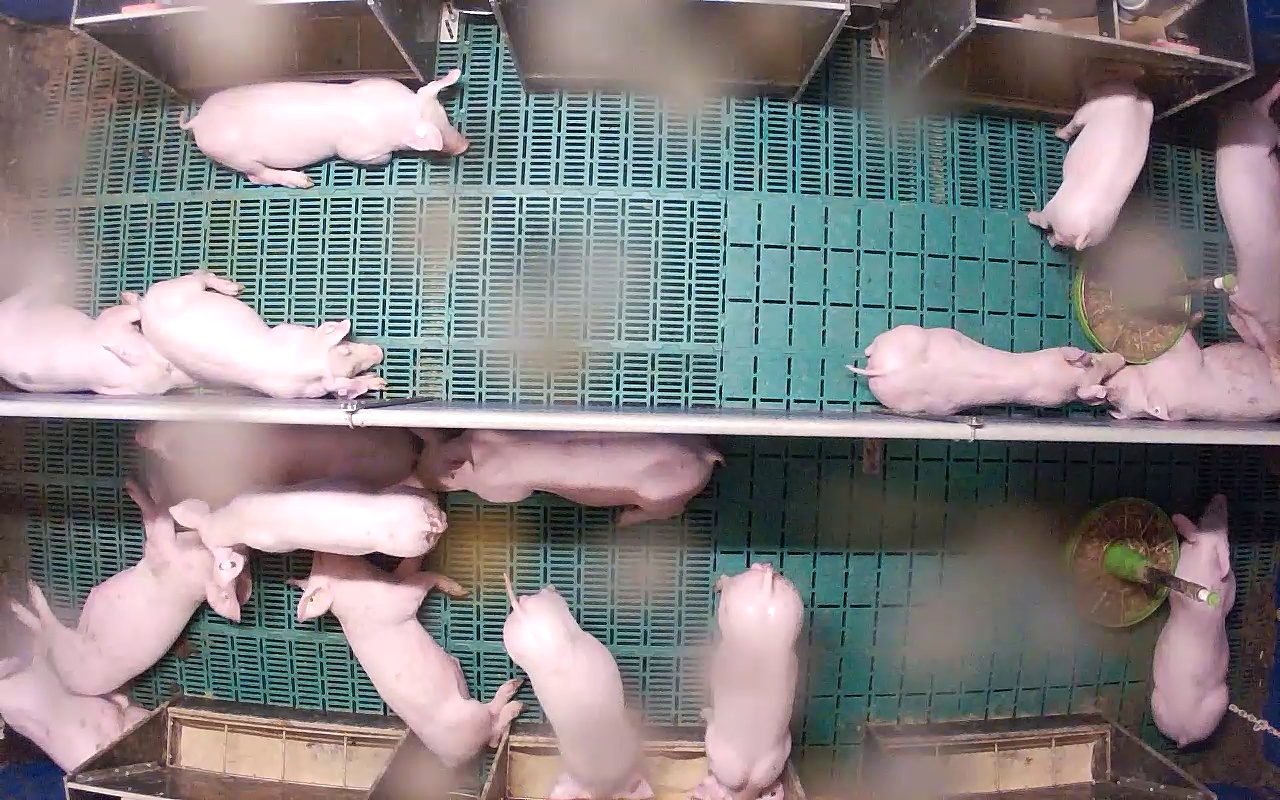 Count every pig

16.